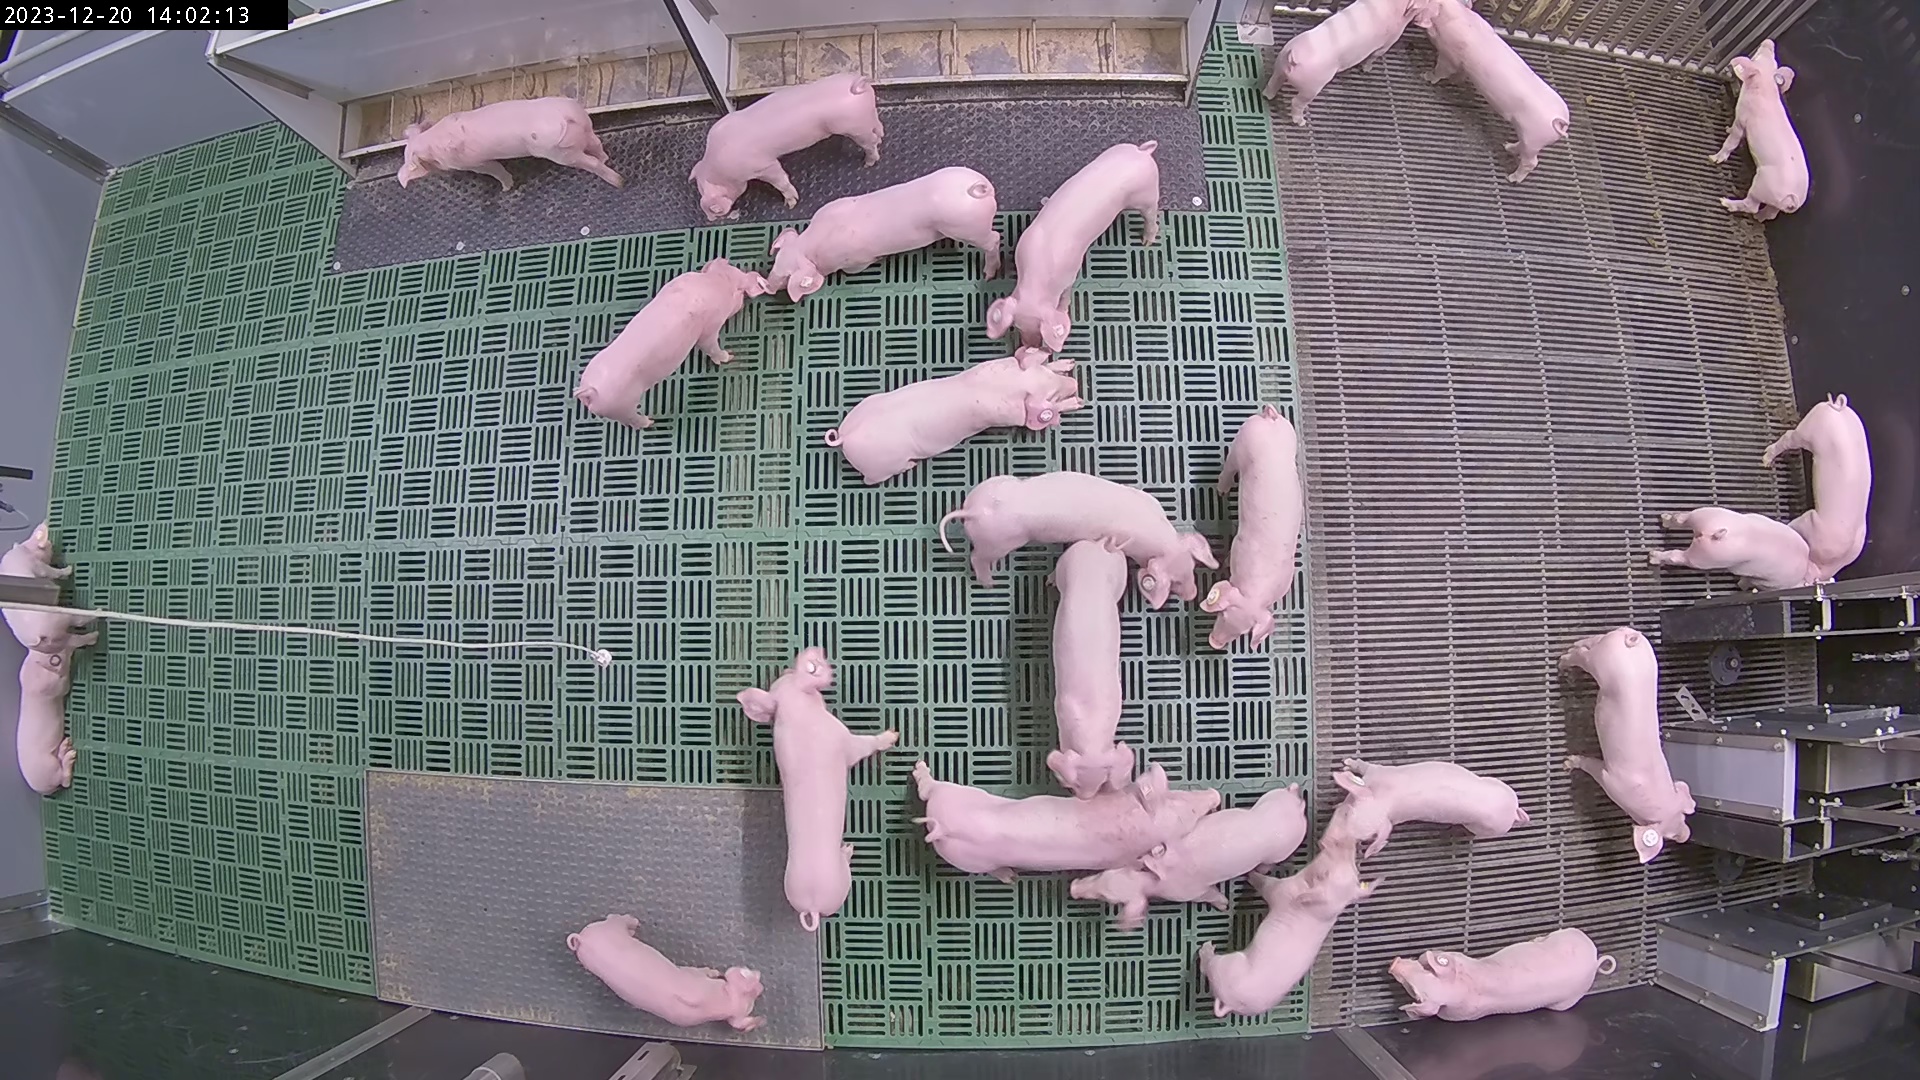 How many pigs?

24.